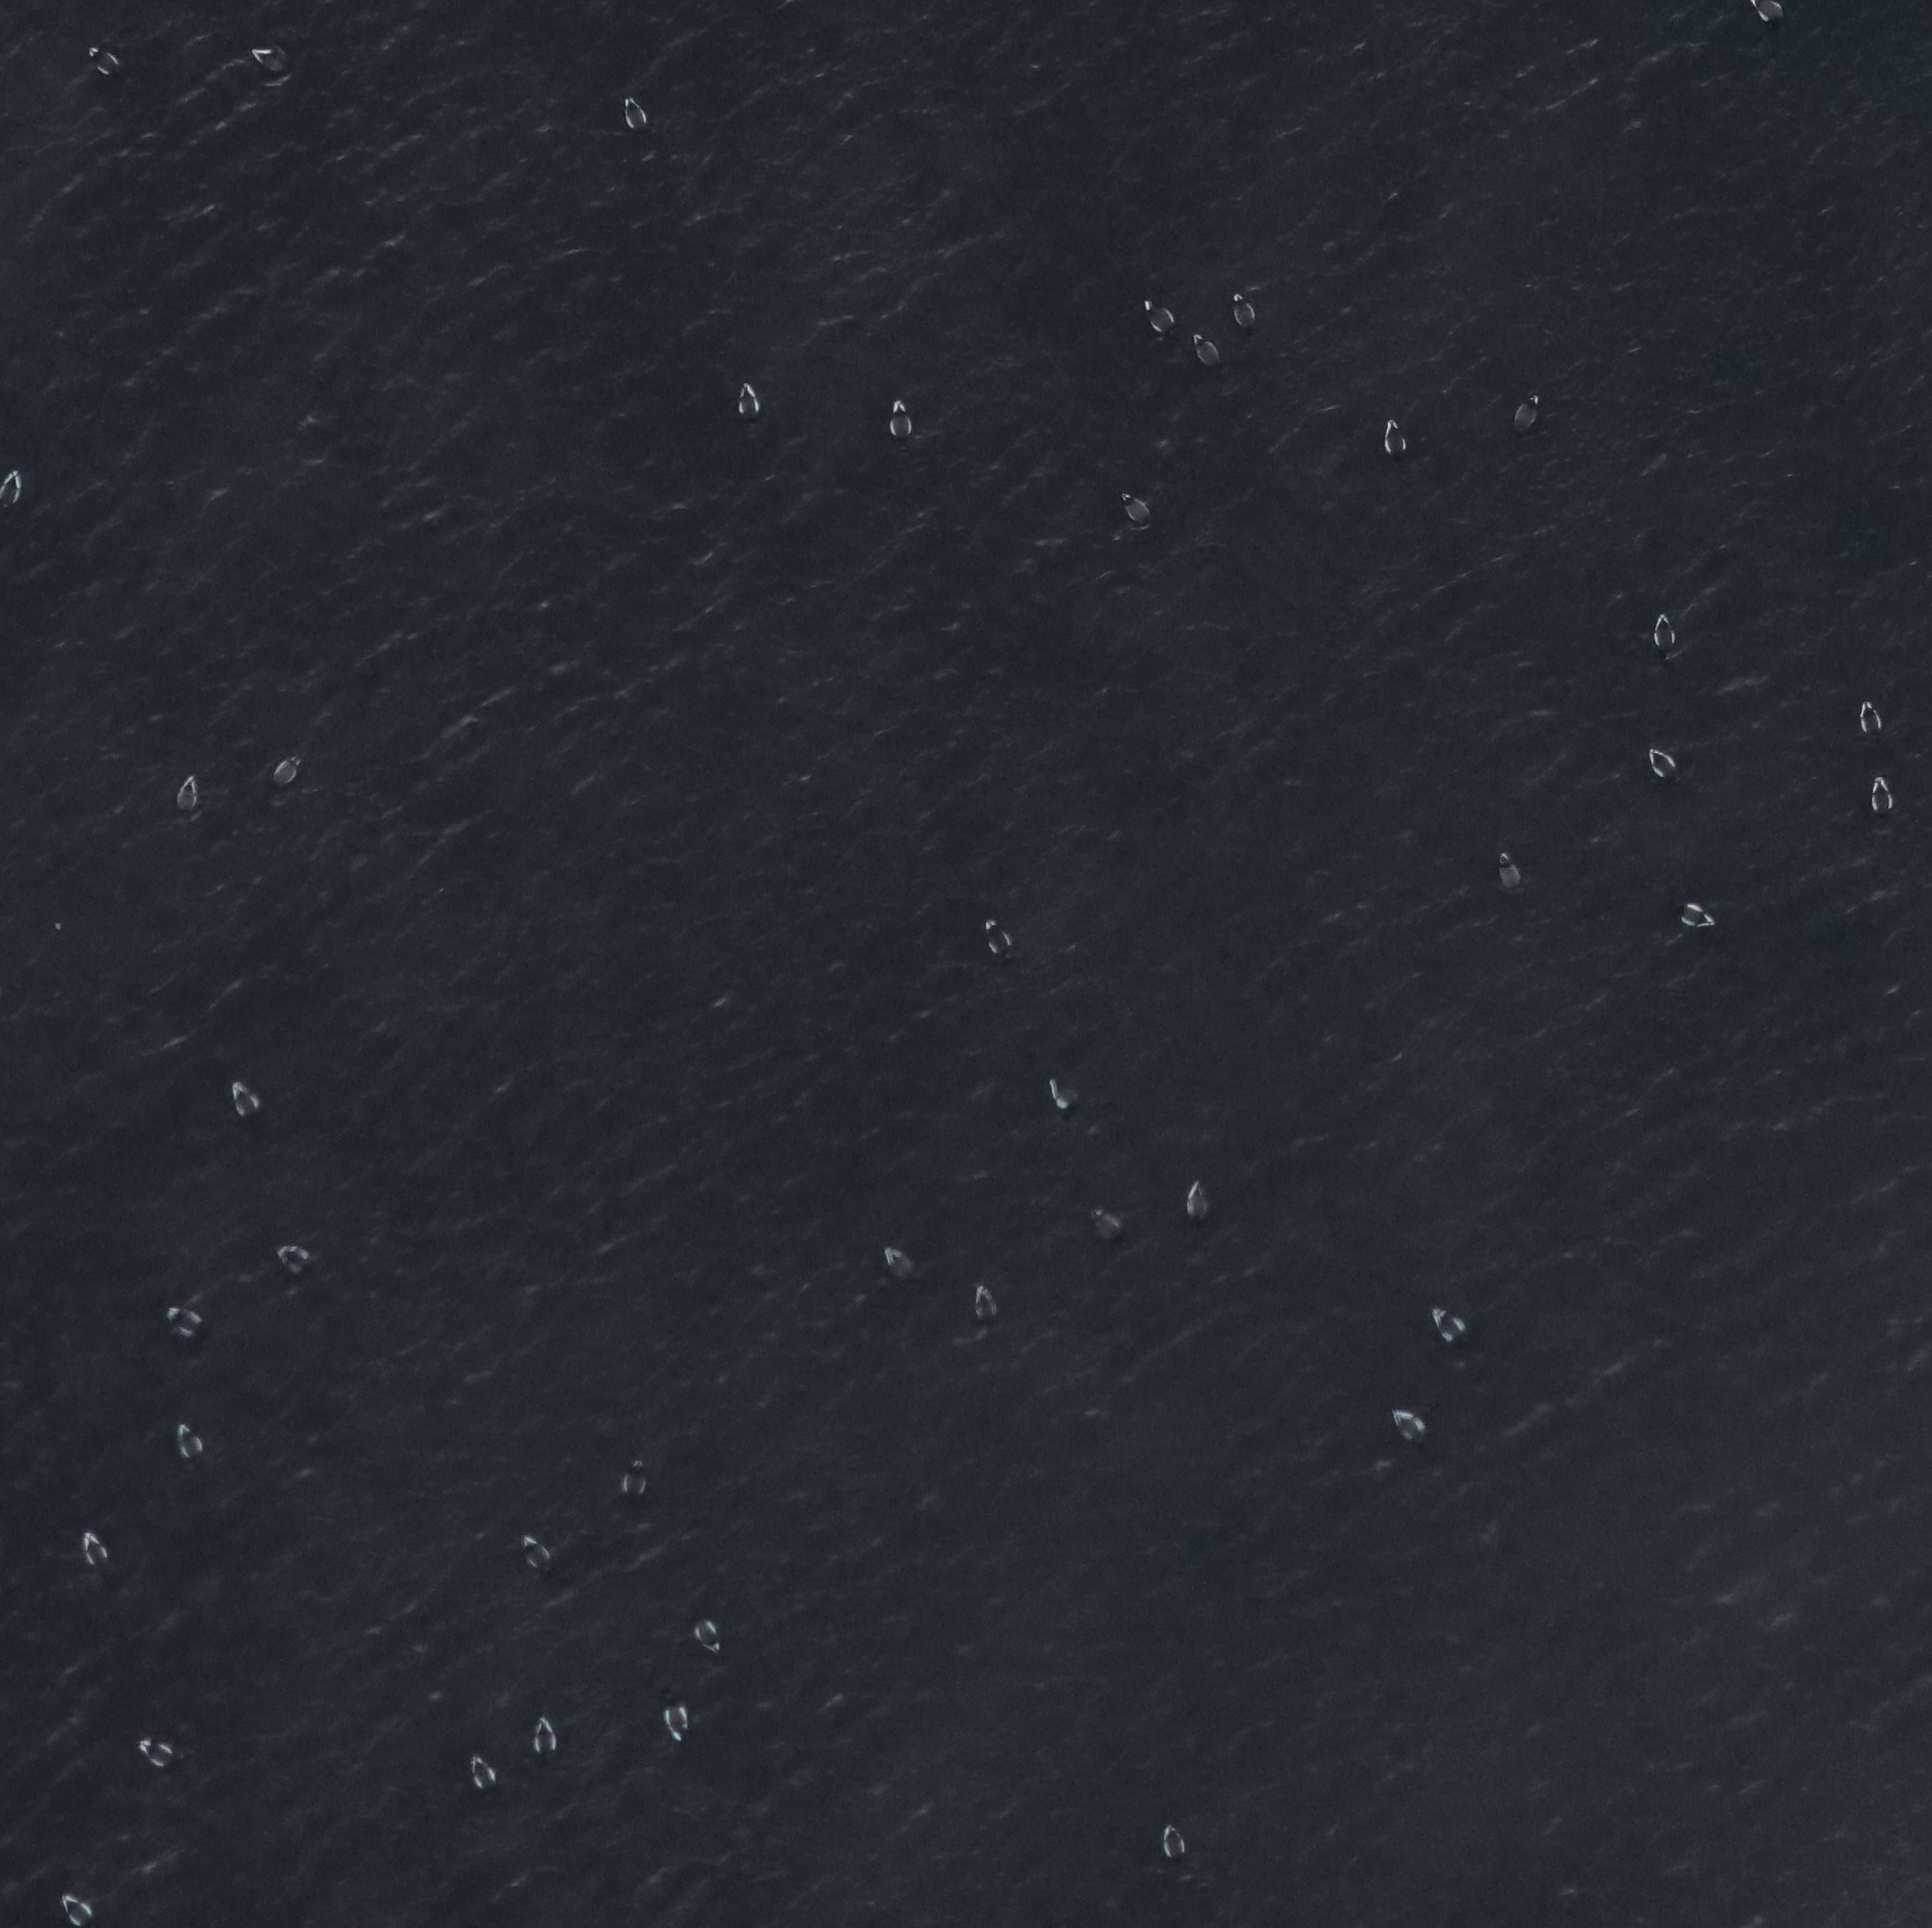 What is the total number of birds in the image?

43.